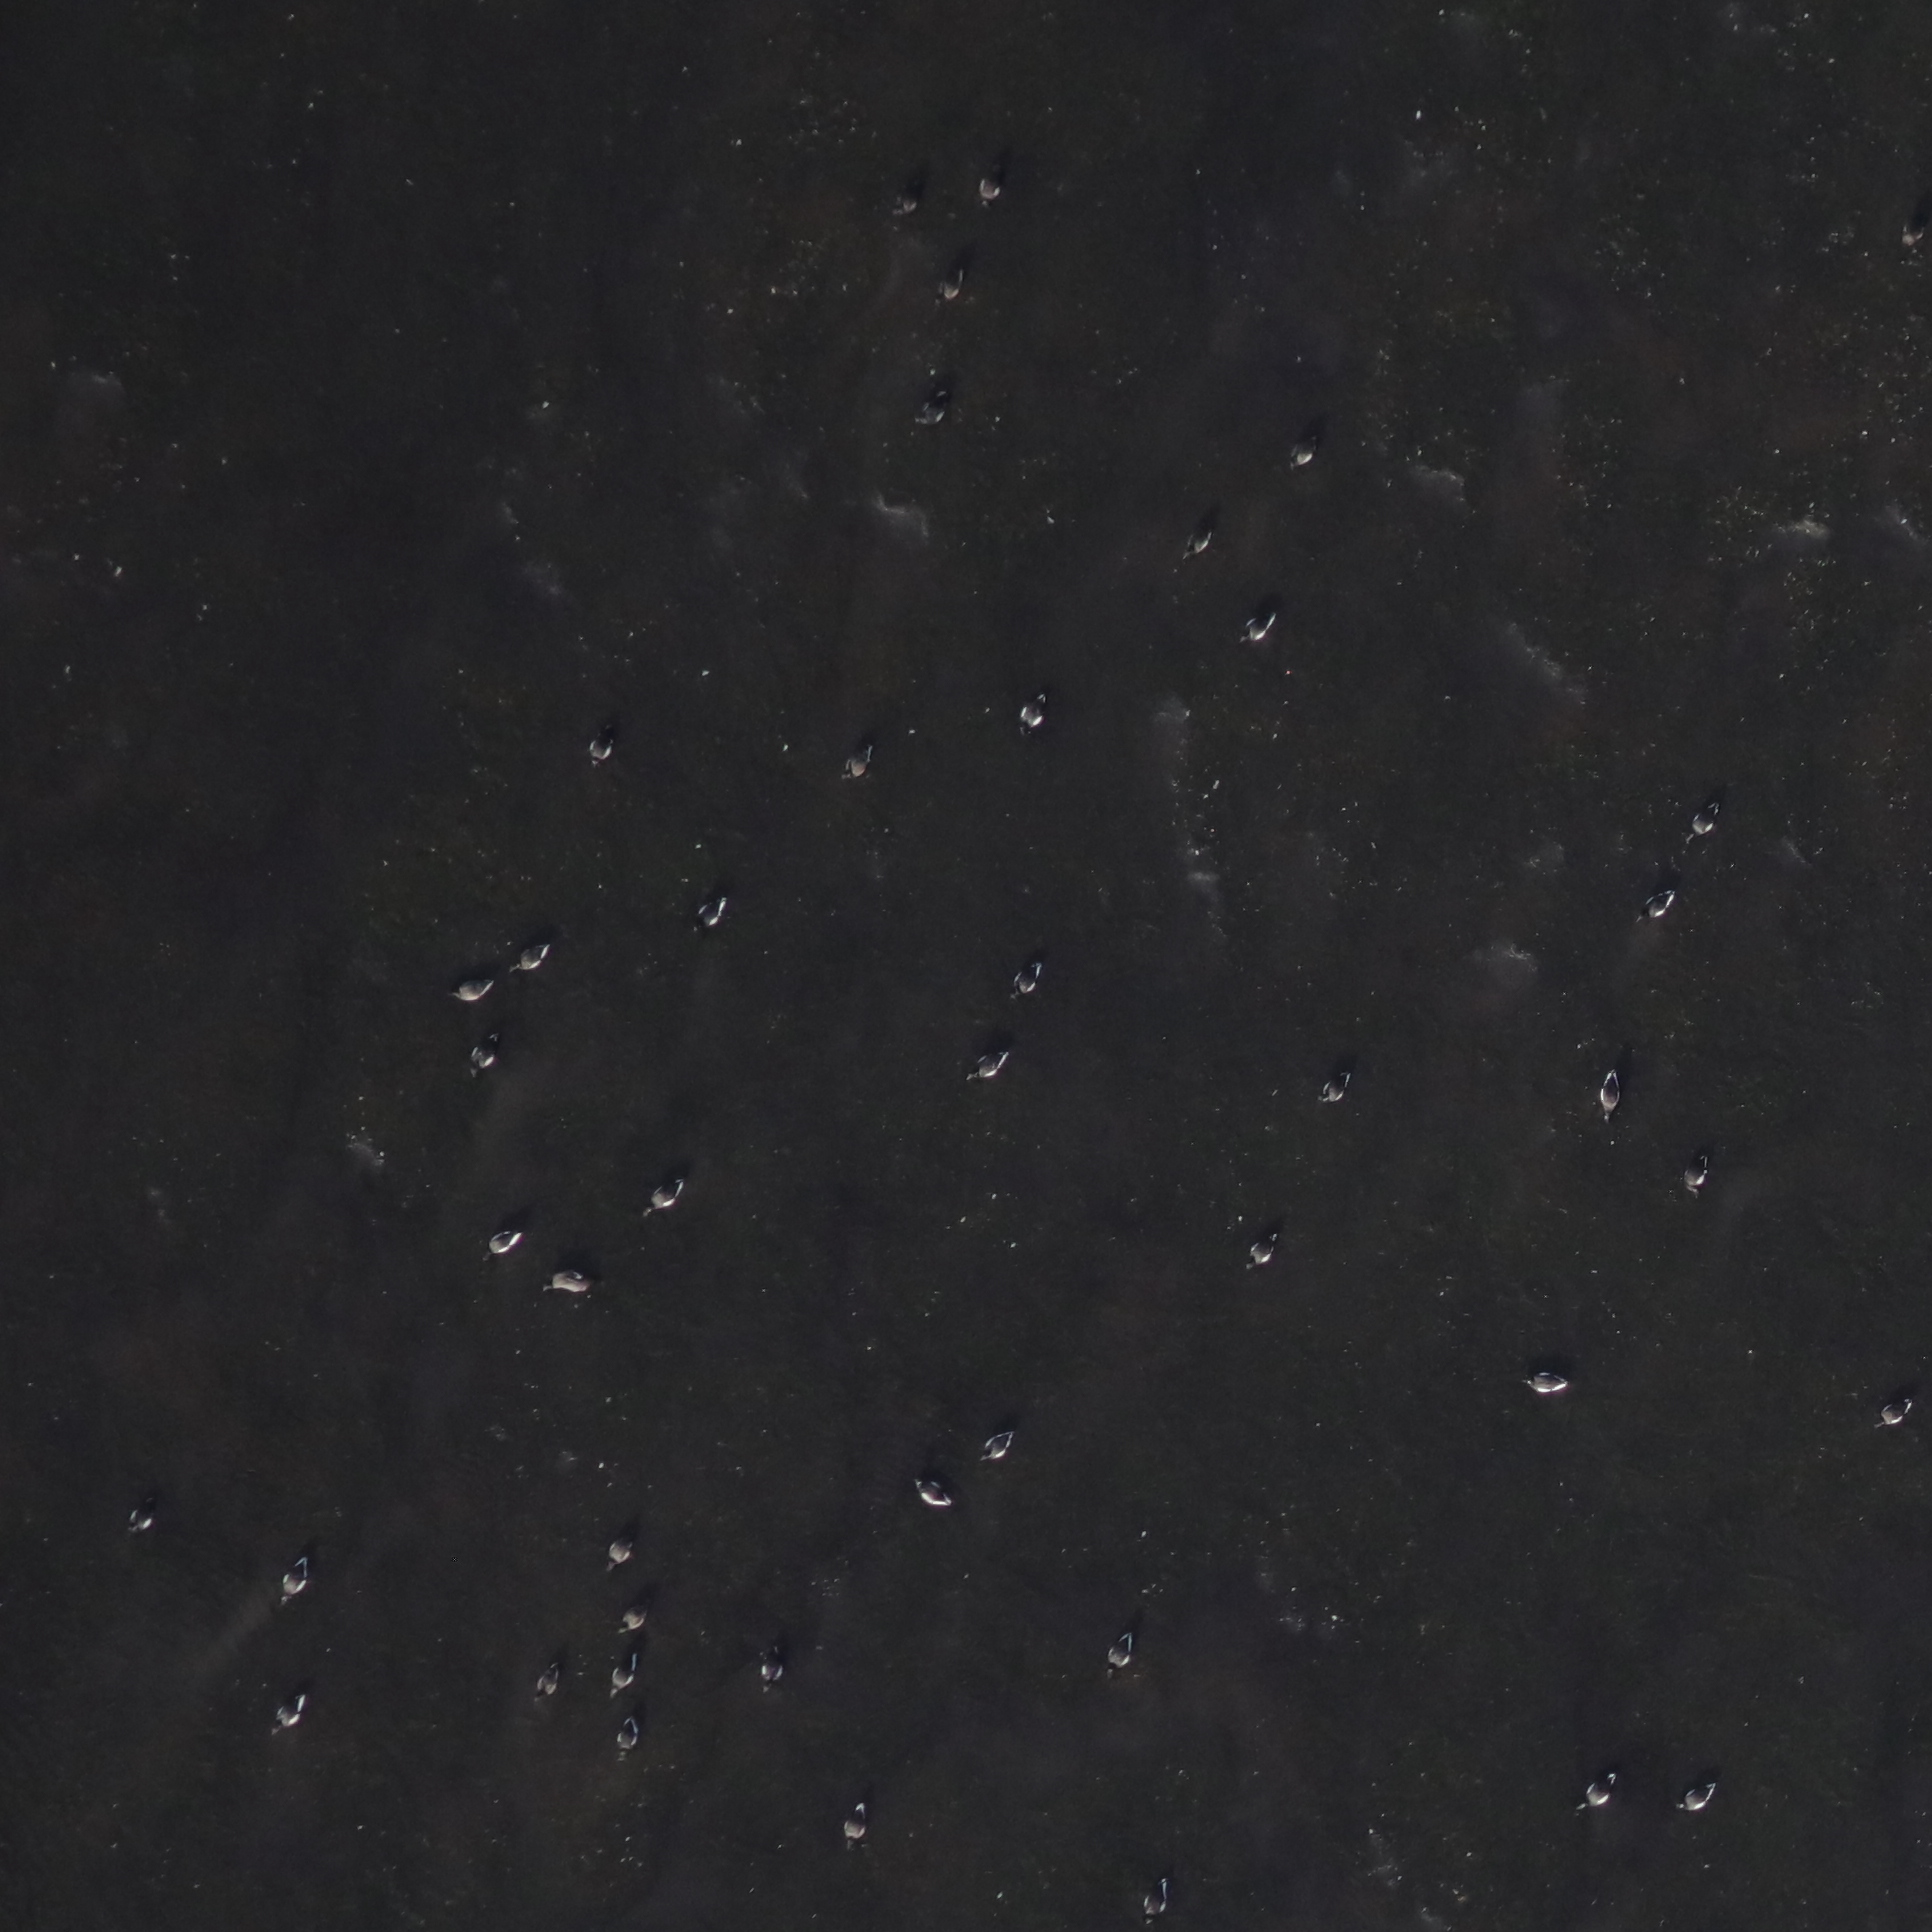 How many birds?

44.